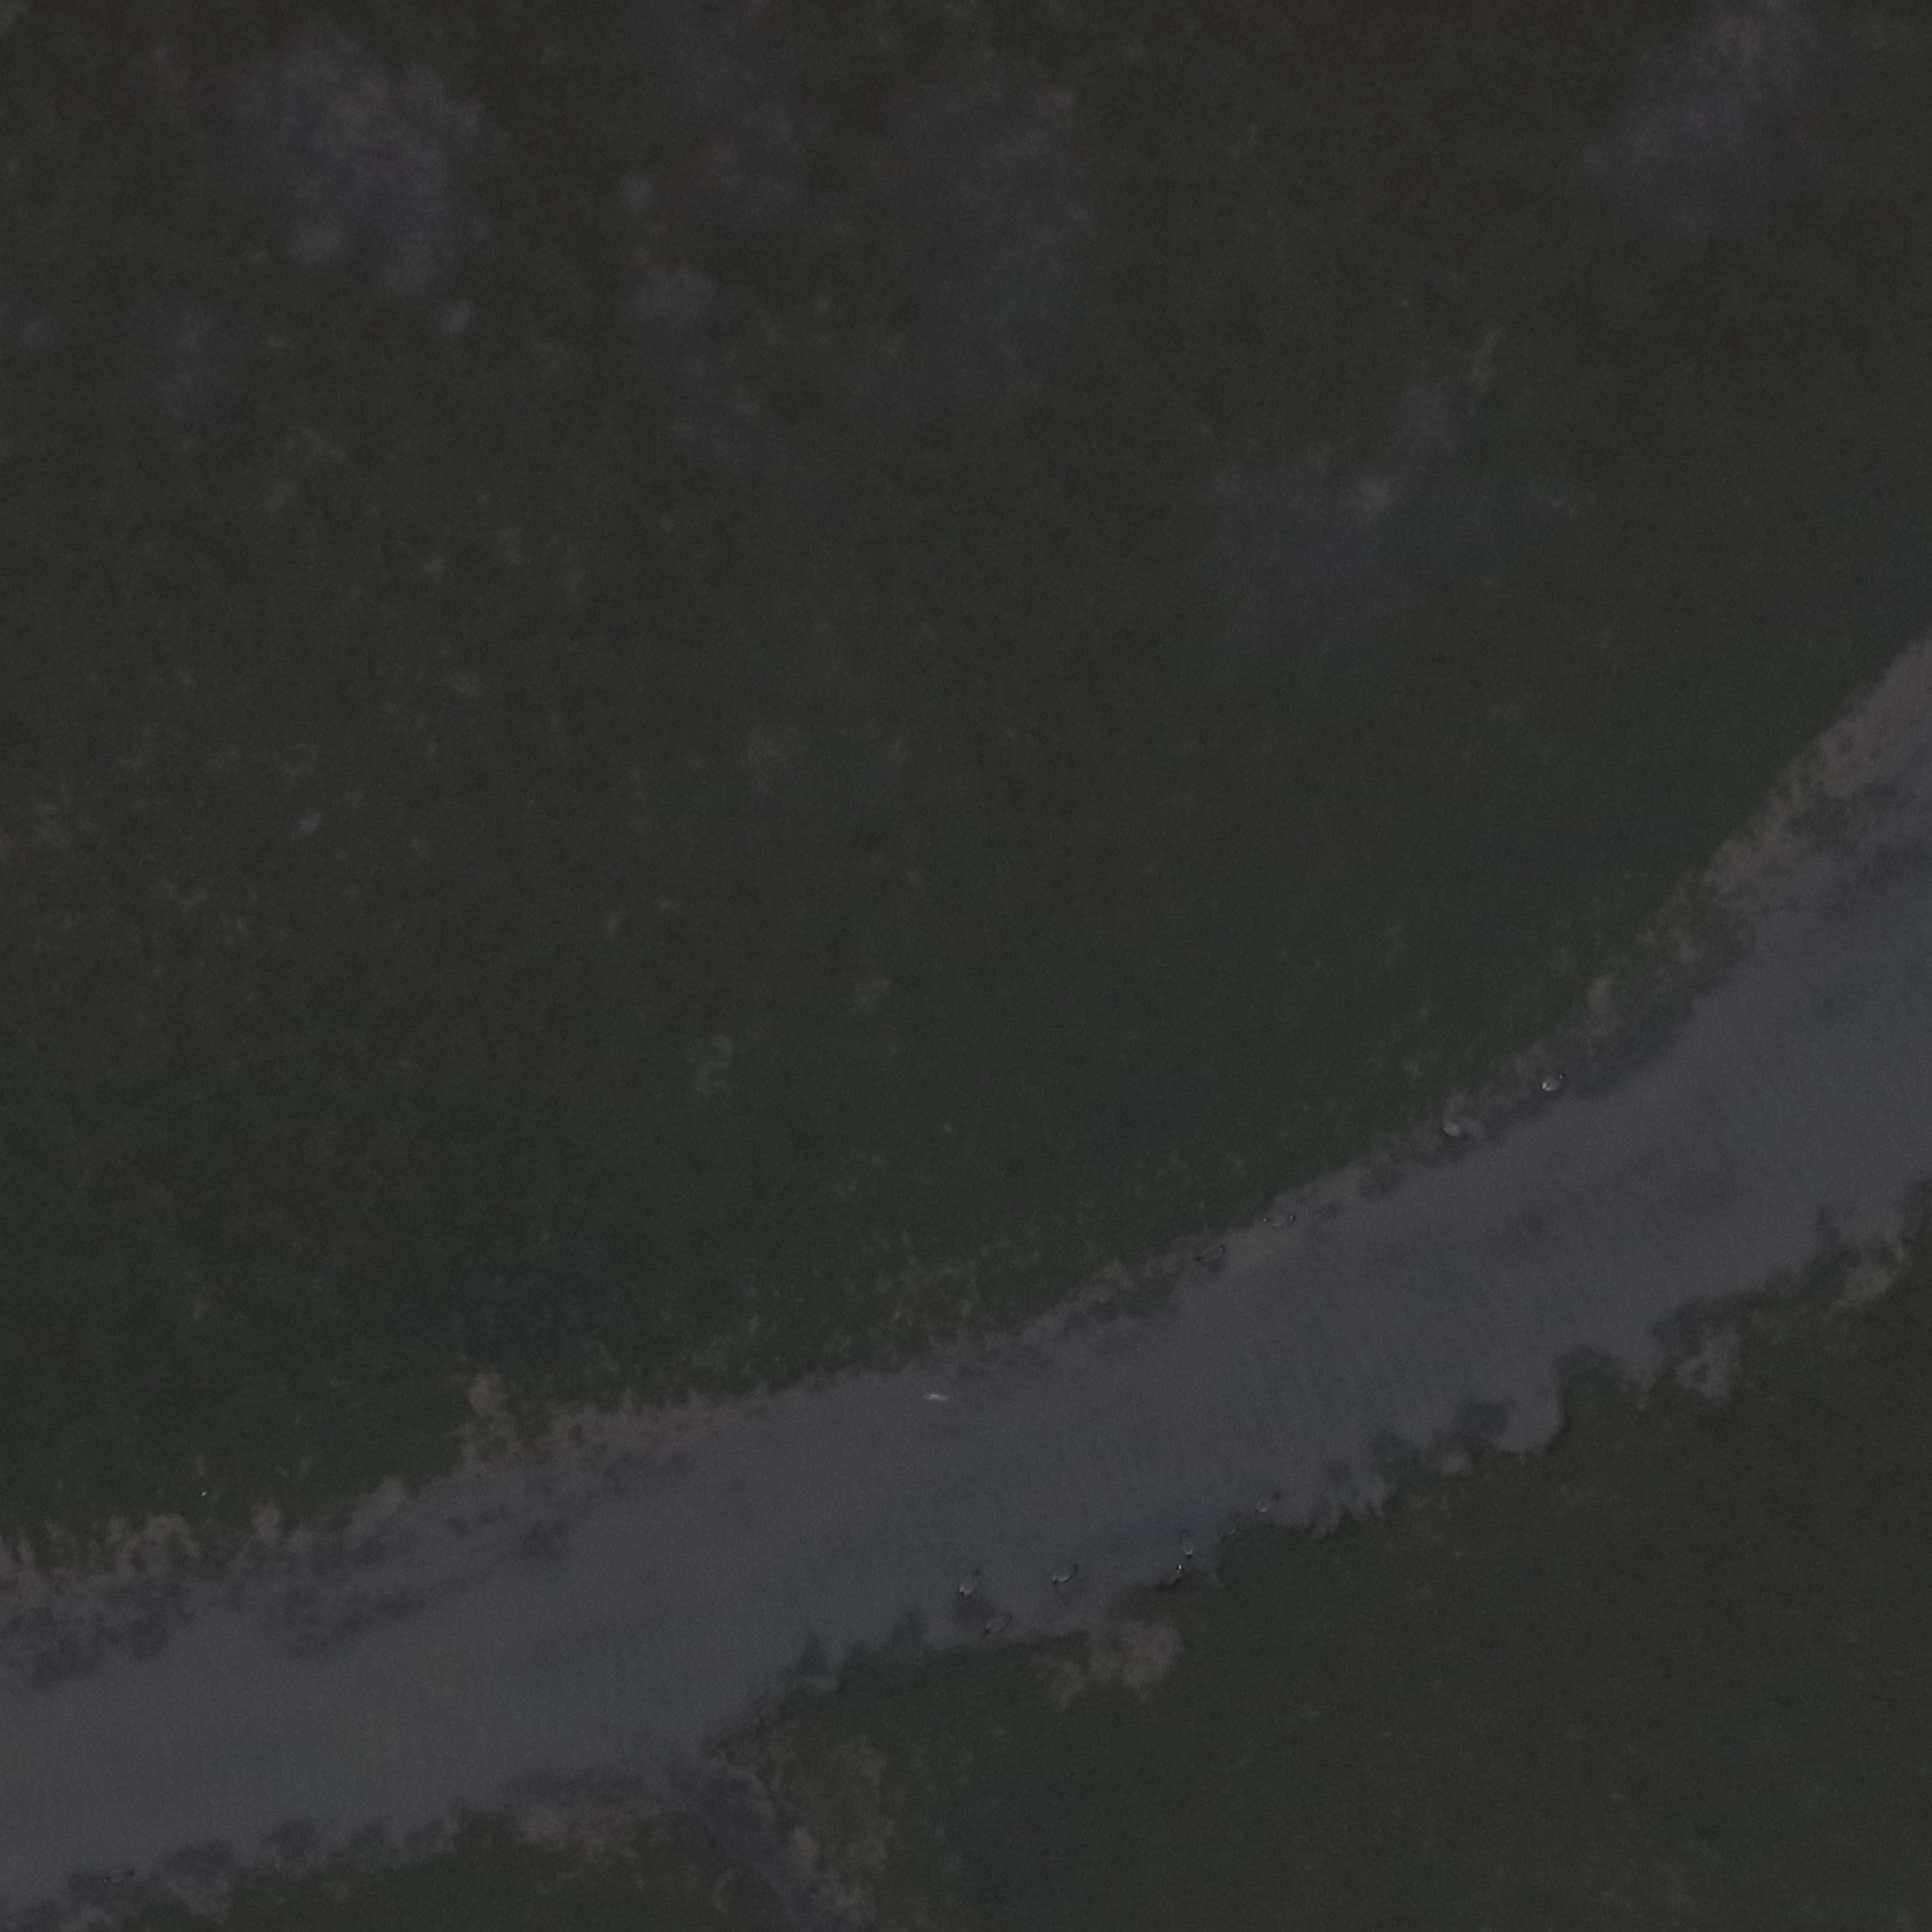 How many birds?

12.